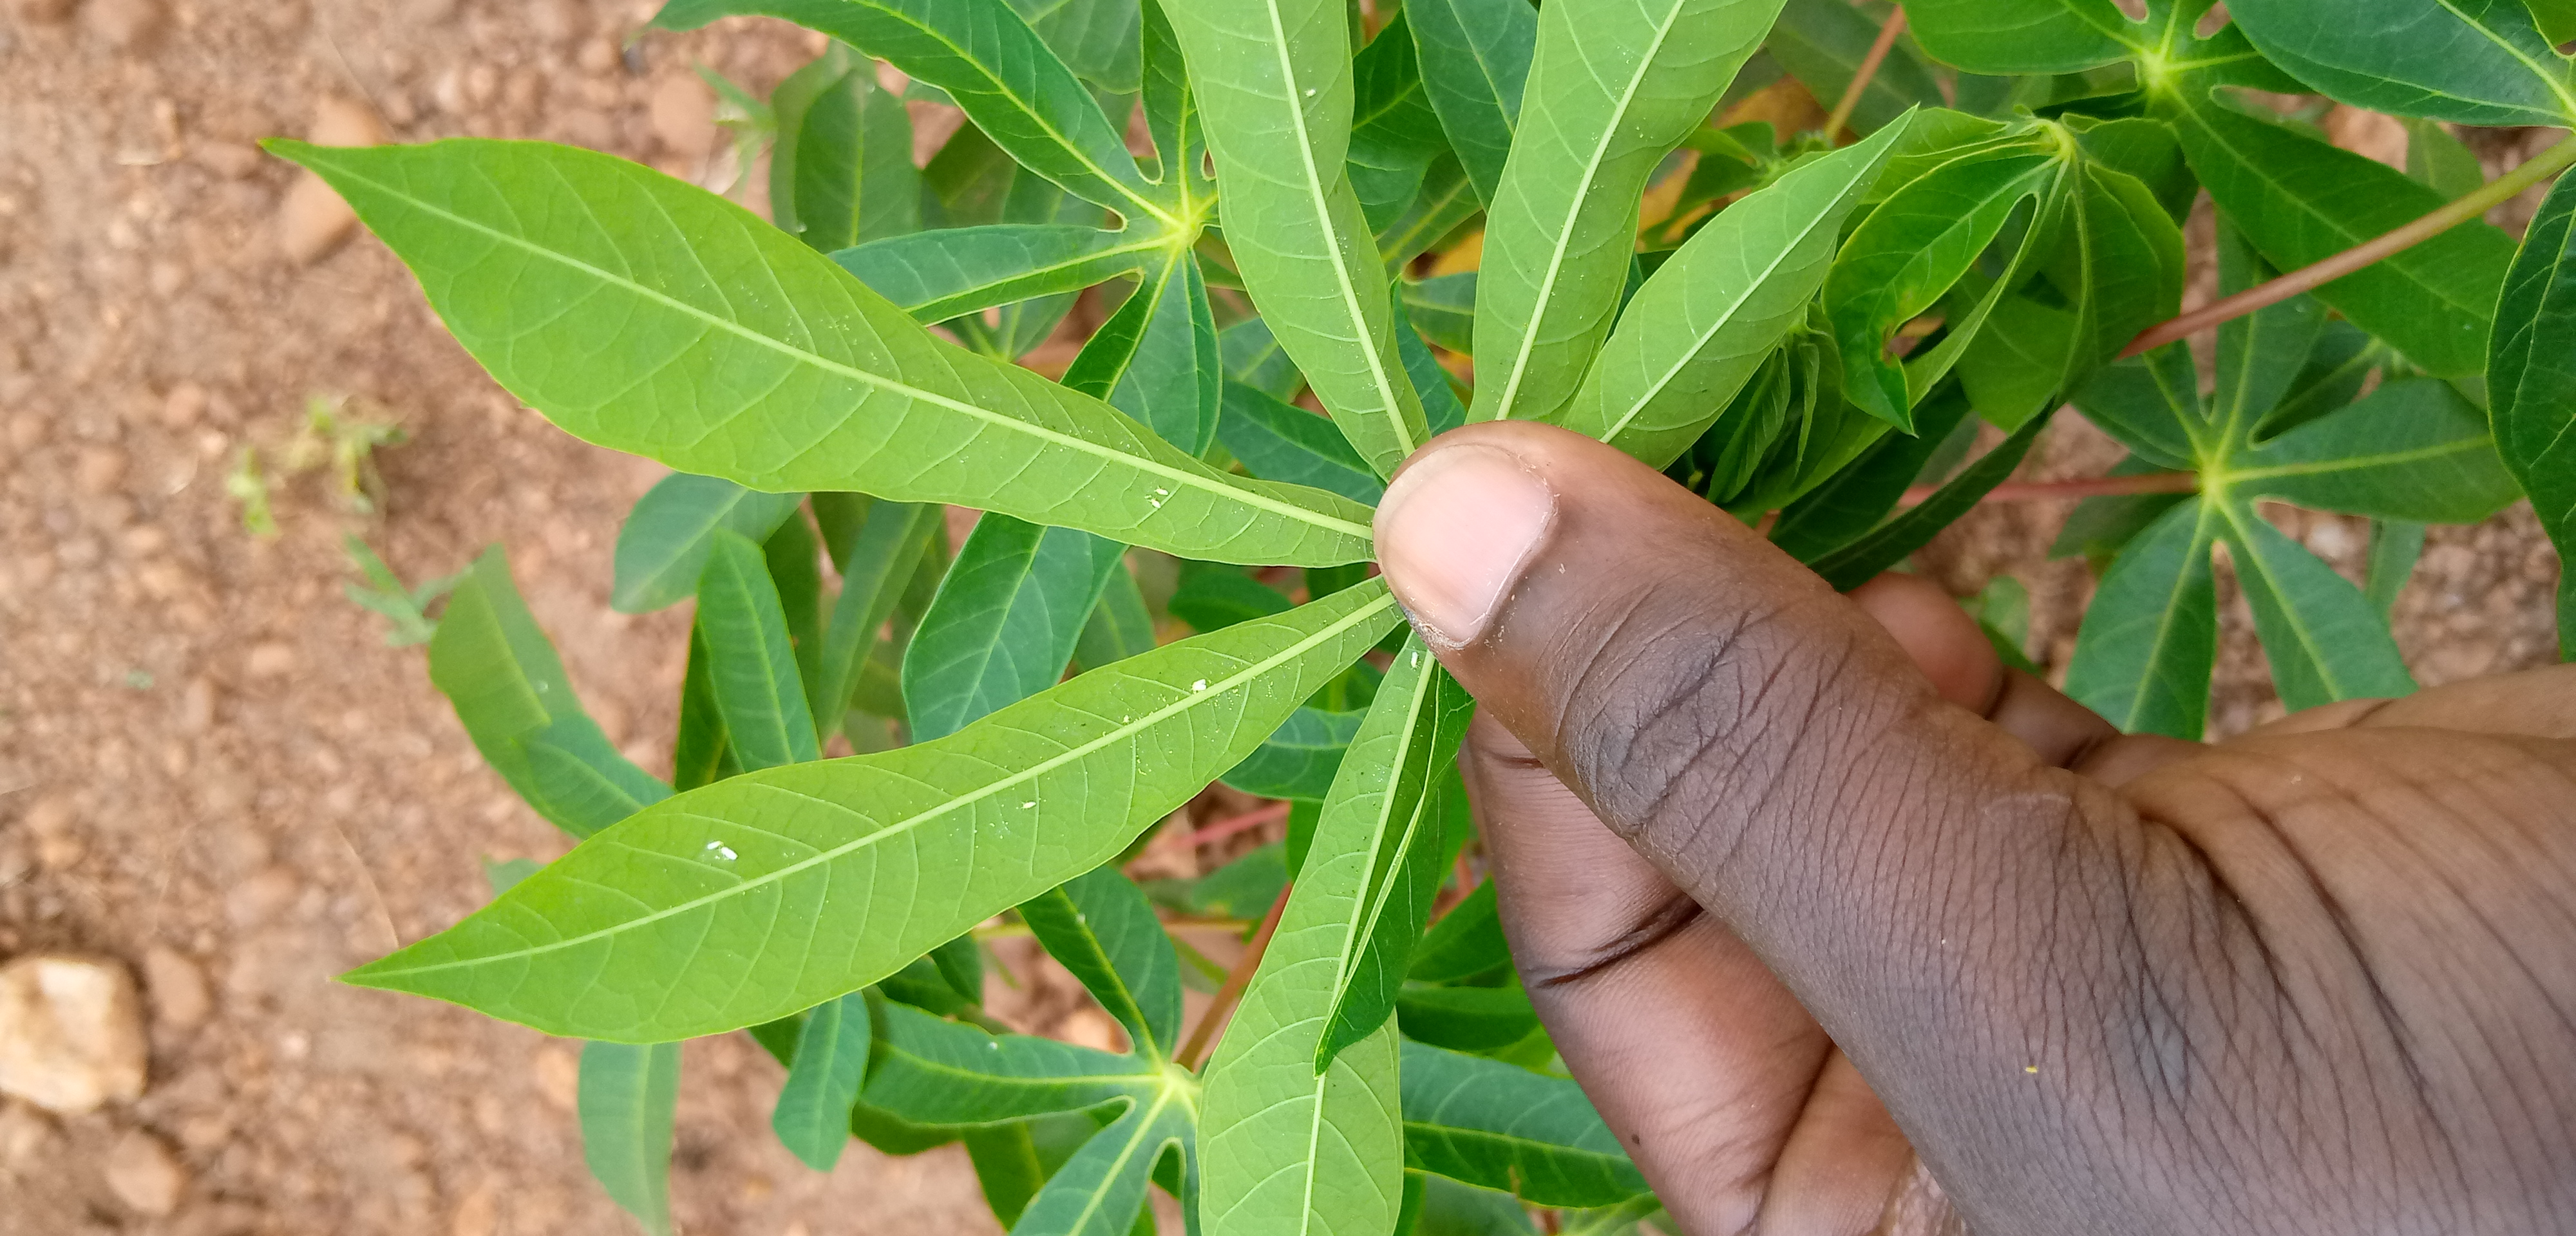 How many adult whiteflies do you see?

10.